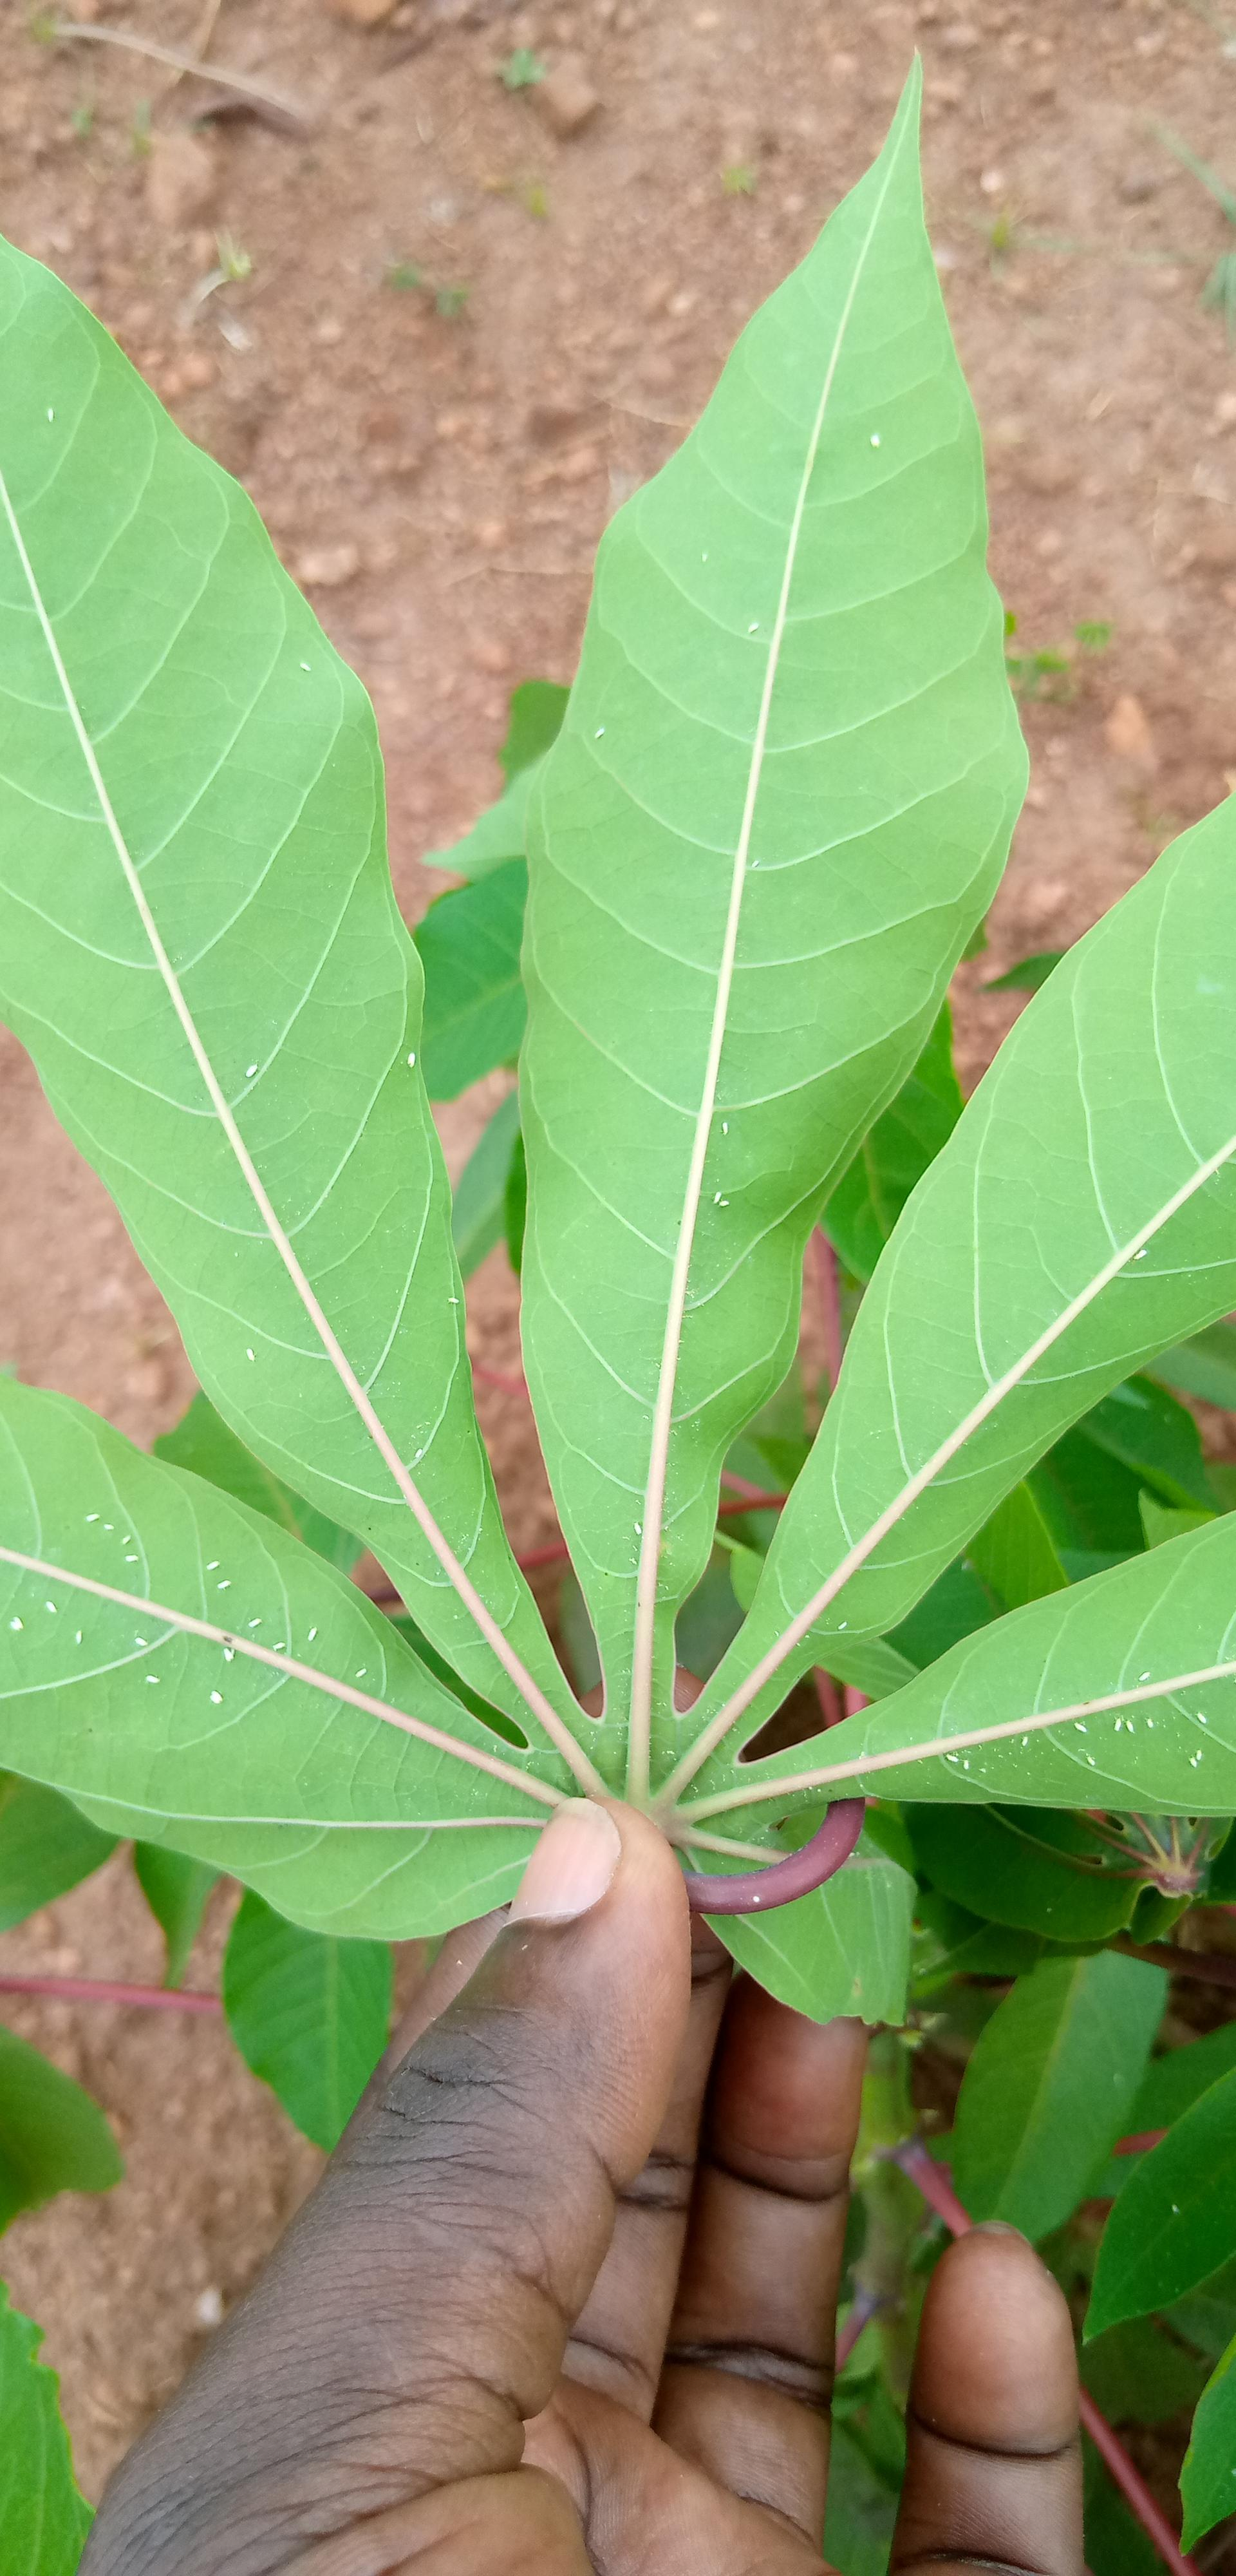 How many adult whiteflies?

46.